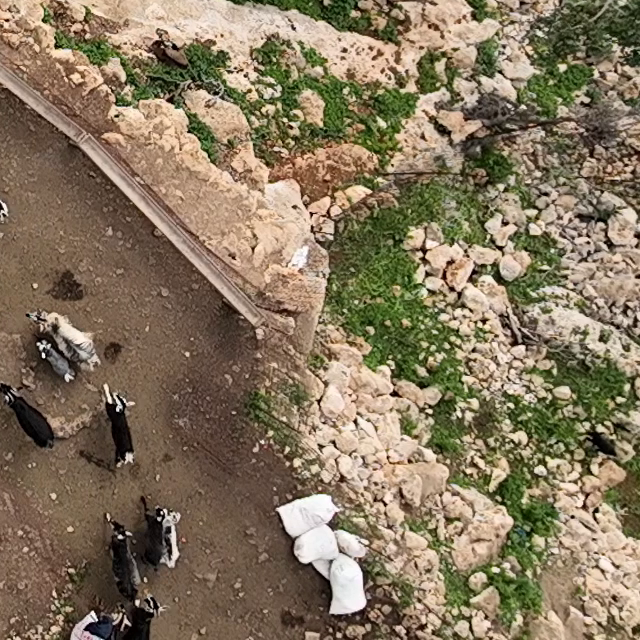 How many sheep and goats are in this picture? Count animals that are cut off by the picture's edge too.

10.